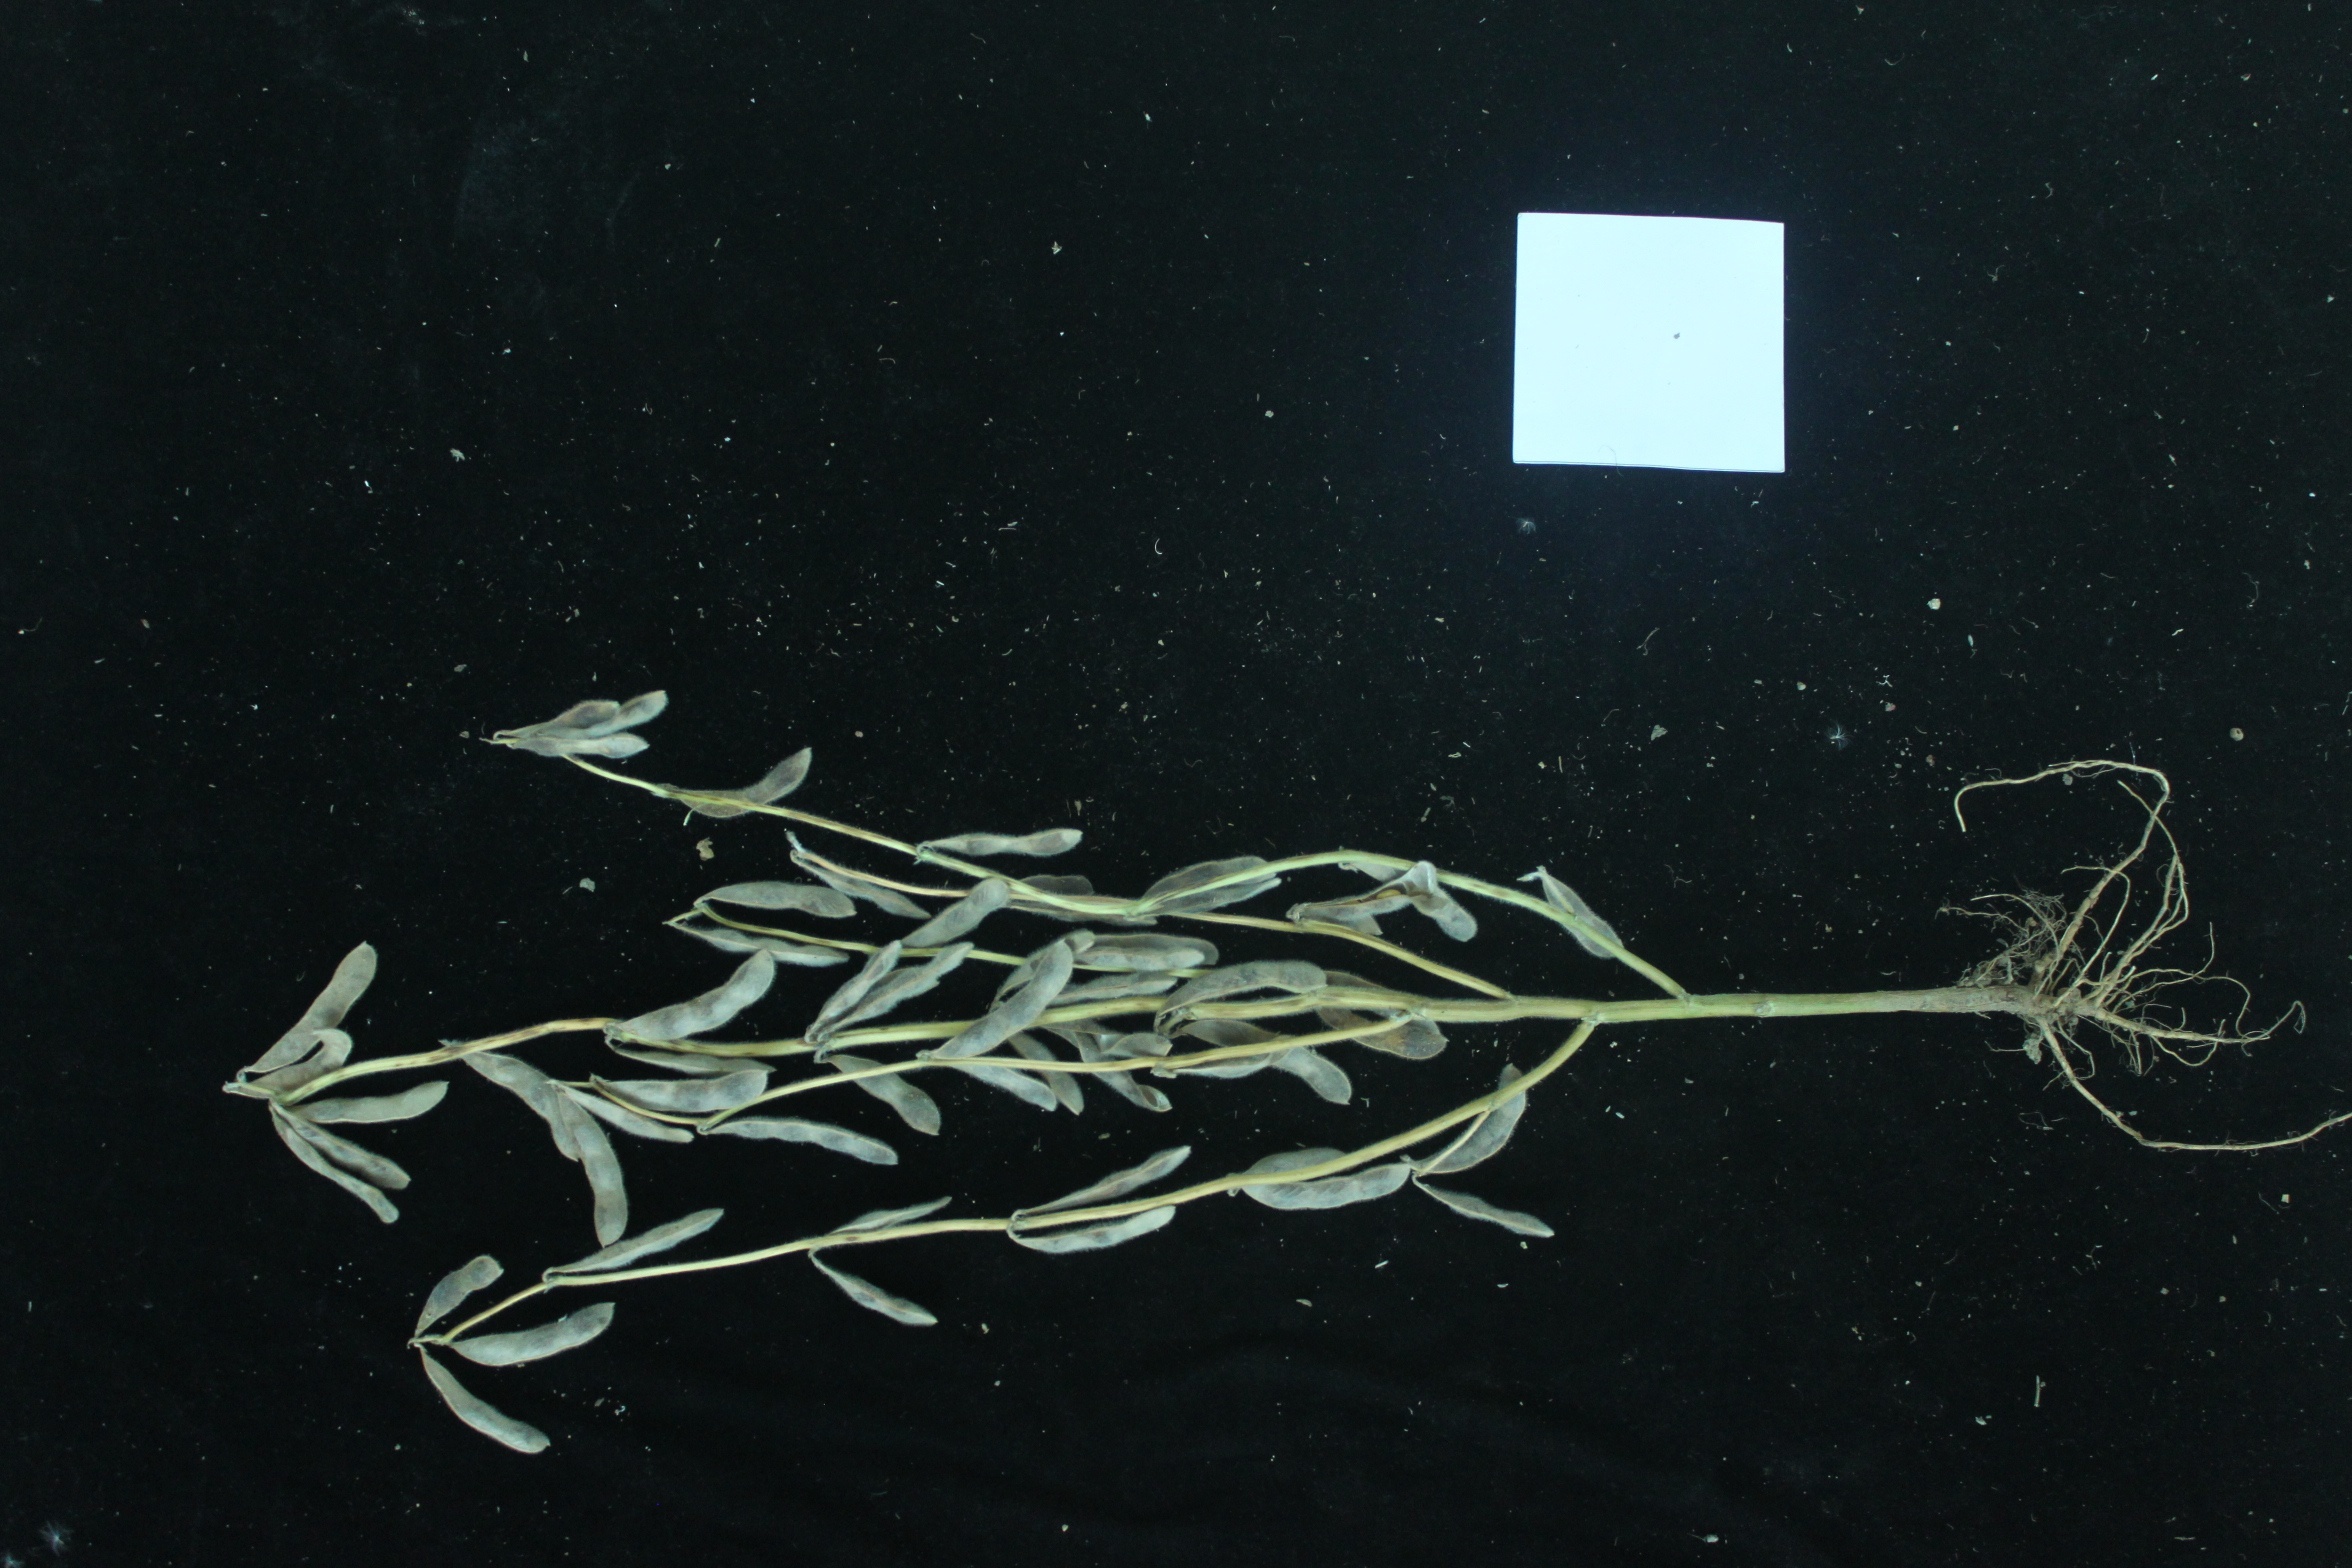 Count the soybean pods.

56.